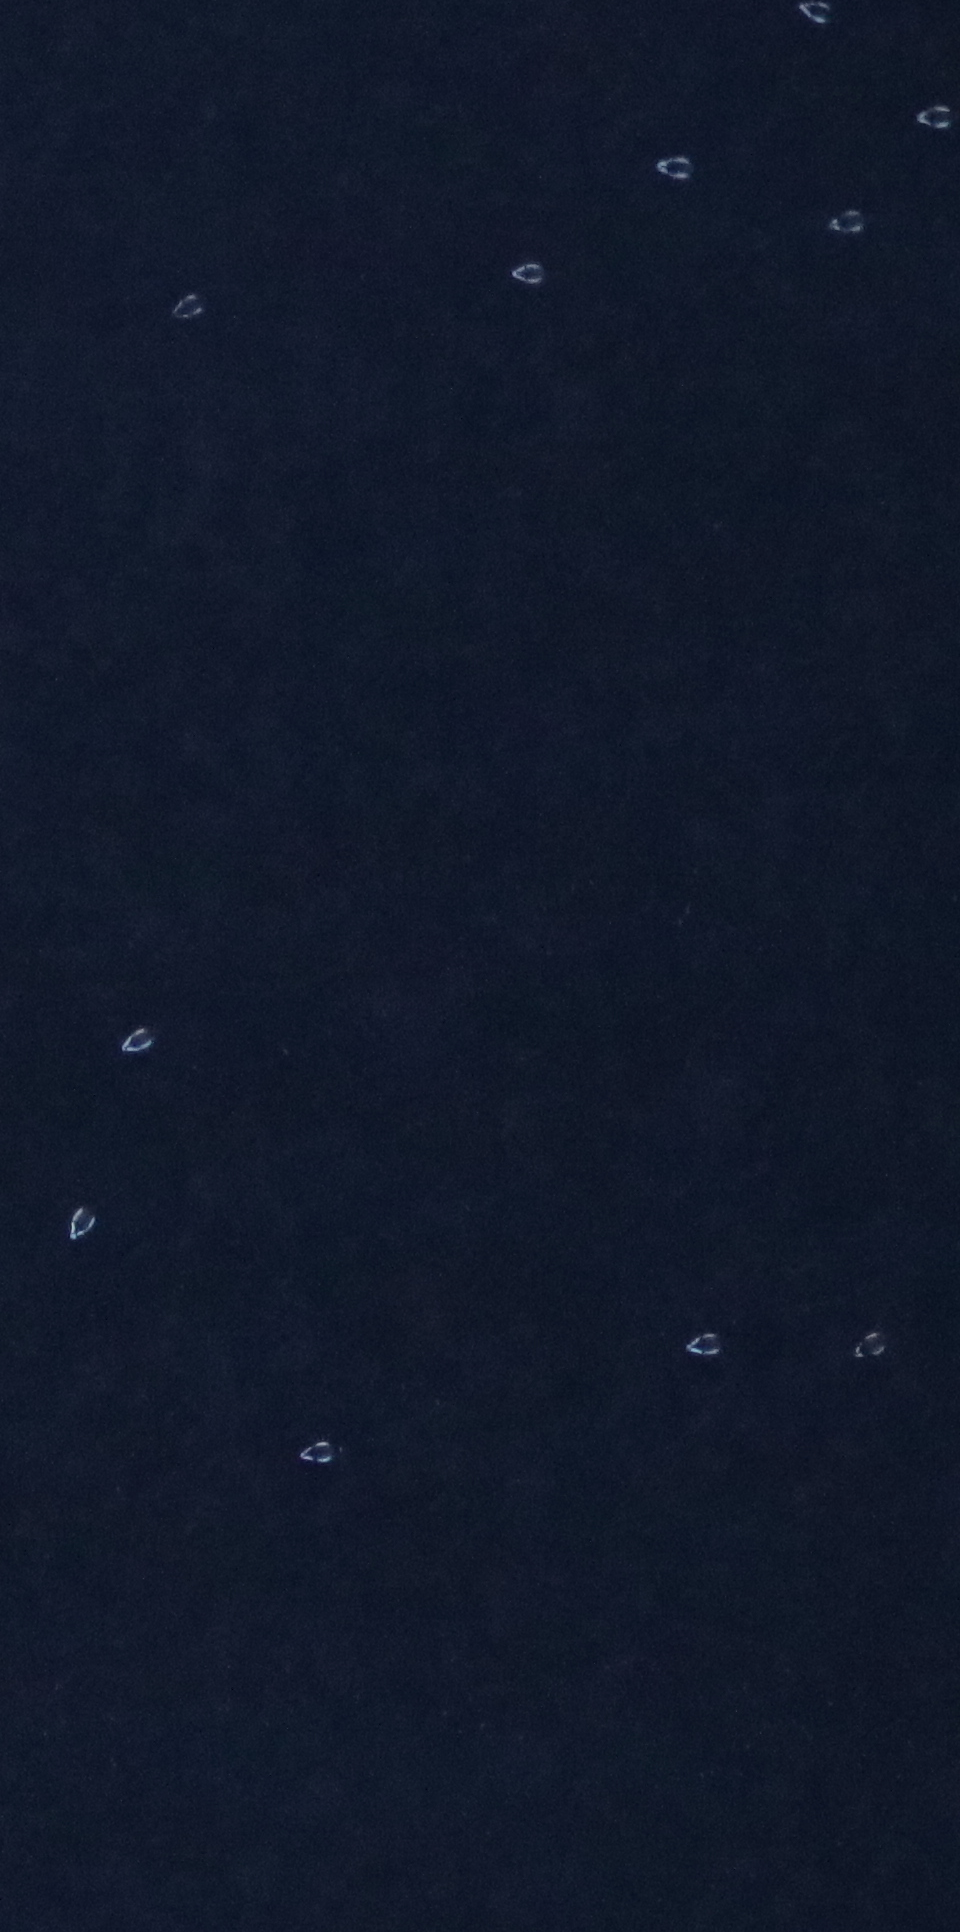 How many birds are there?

11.